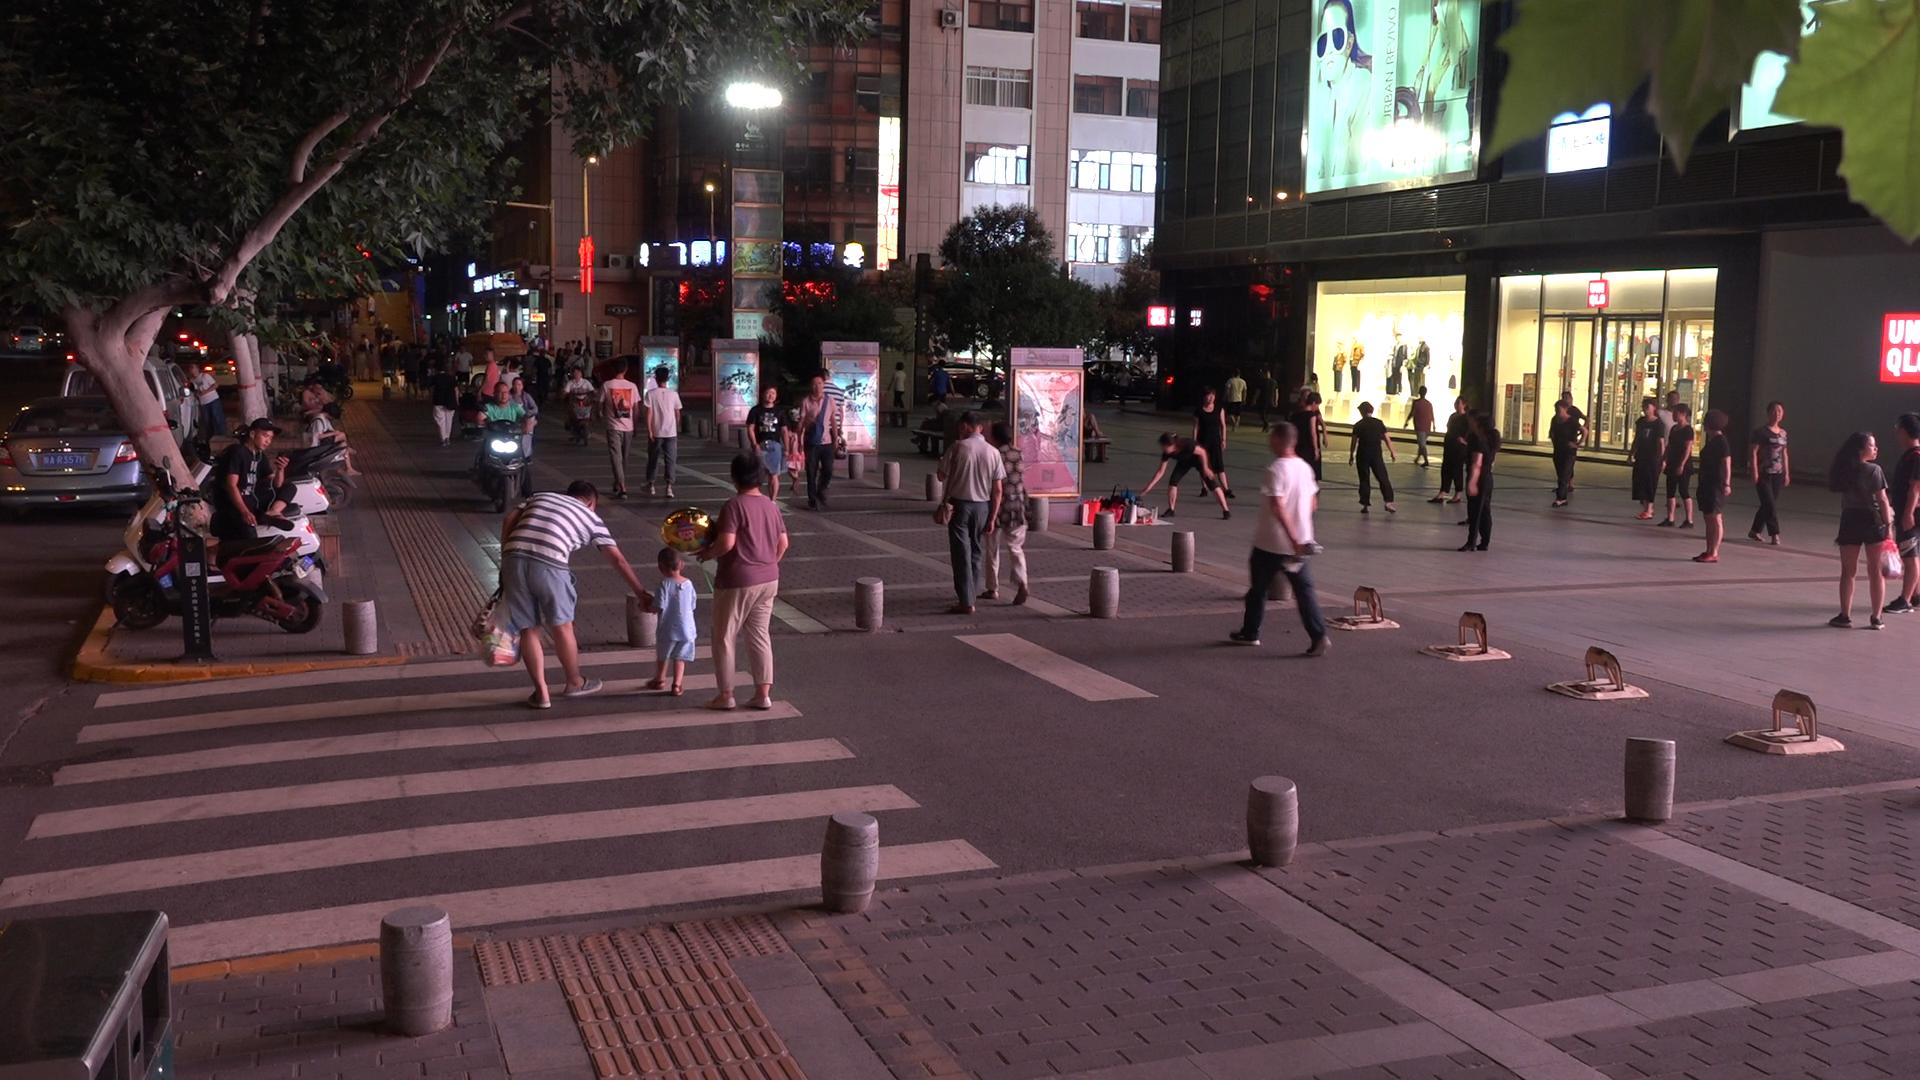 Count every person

88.